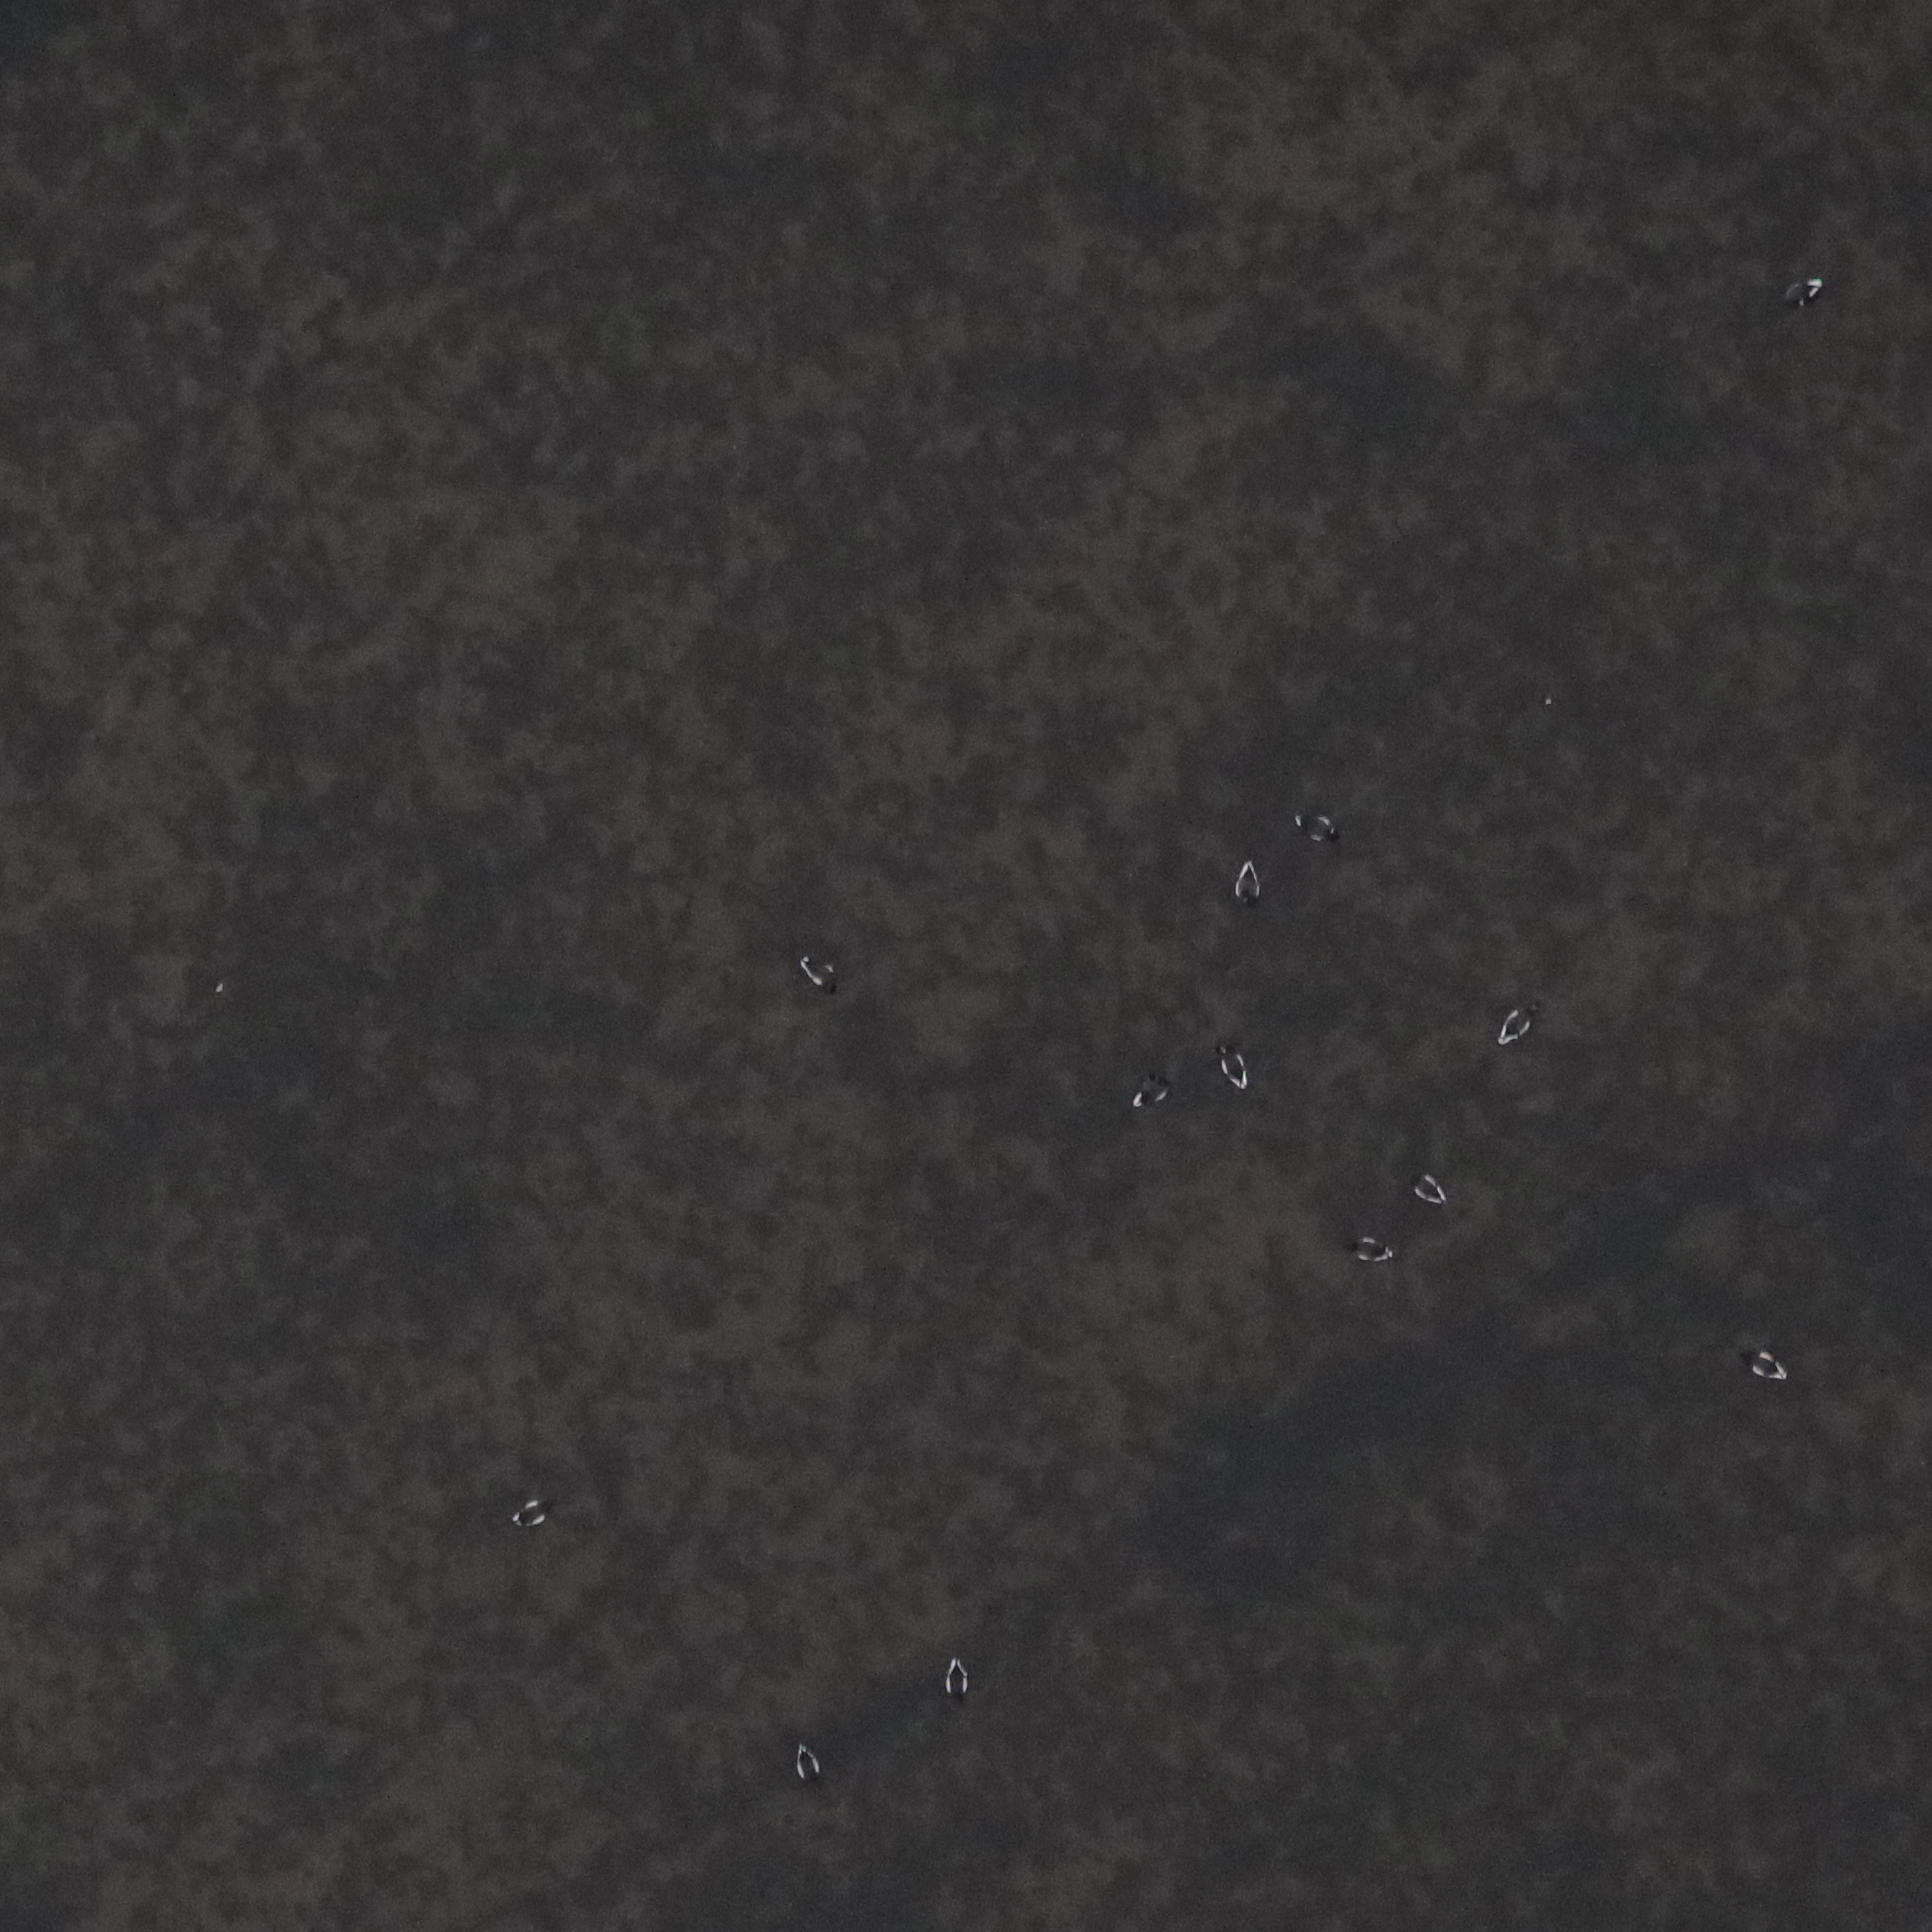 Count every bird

13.